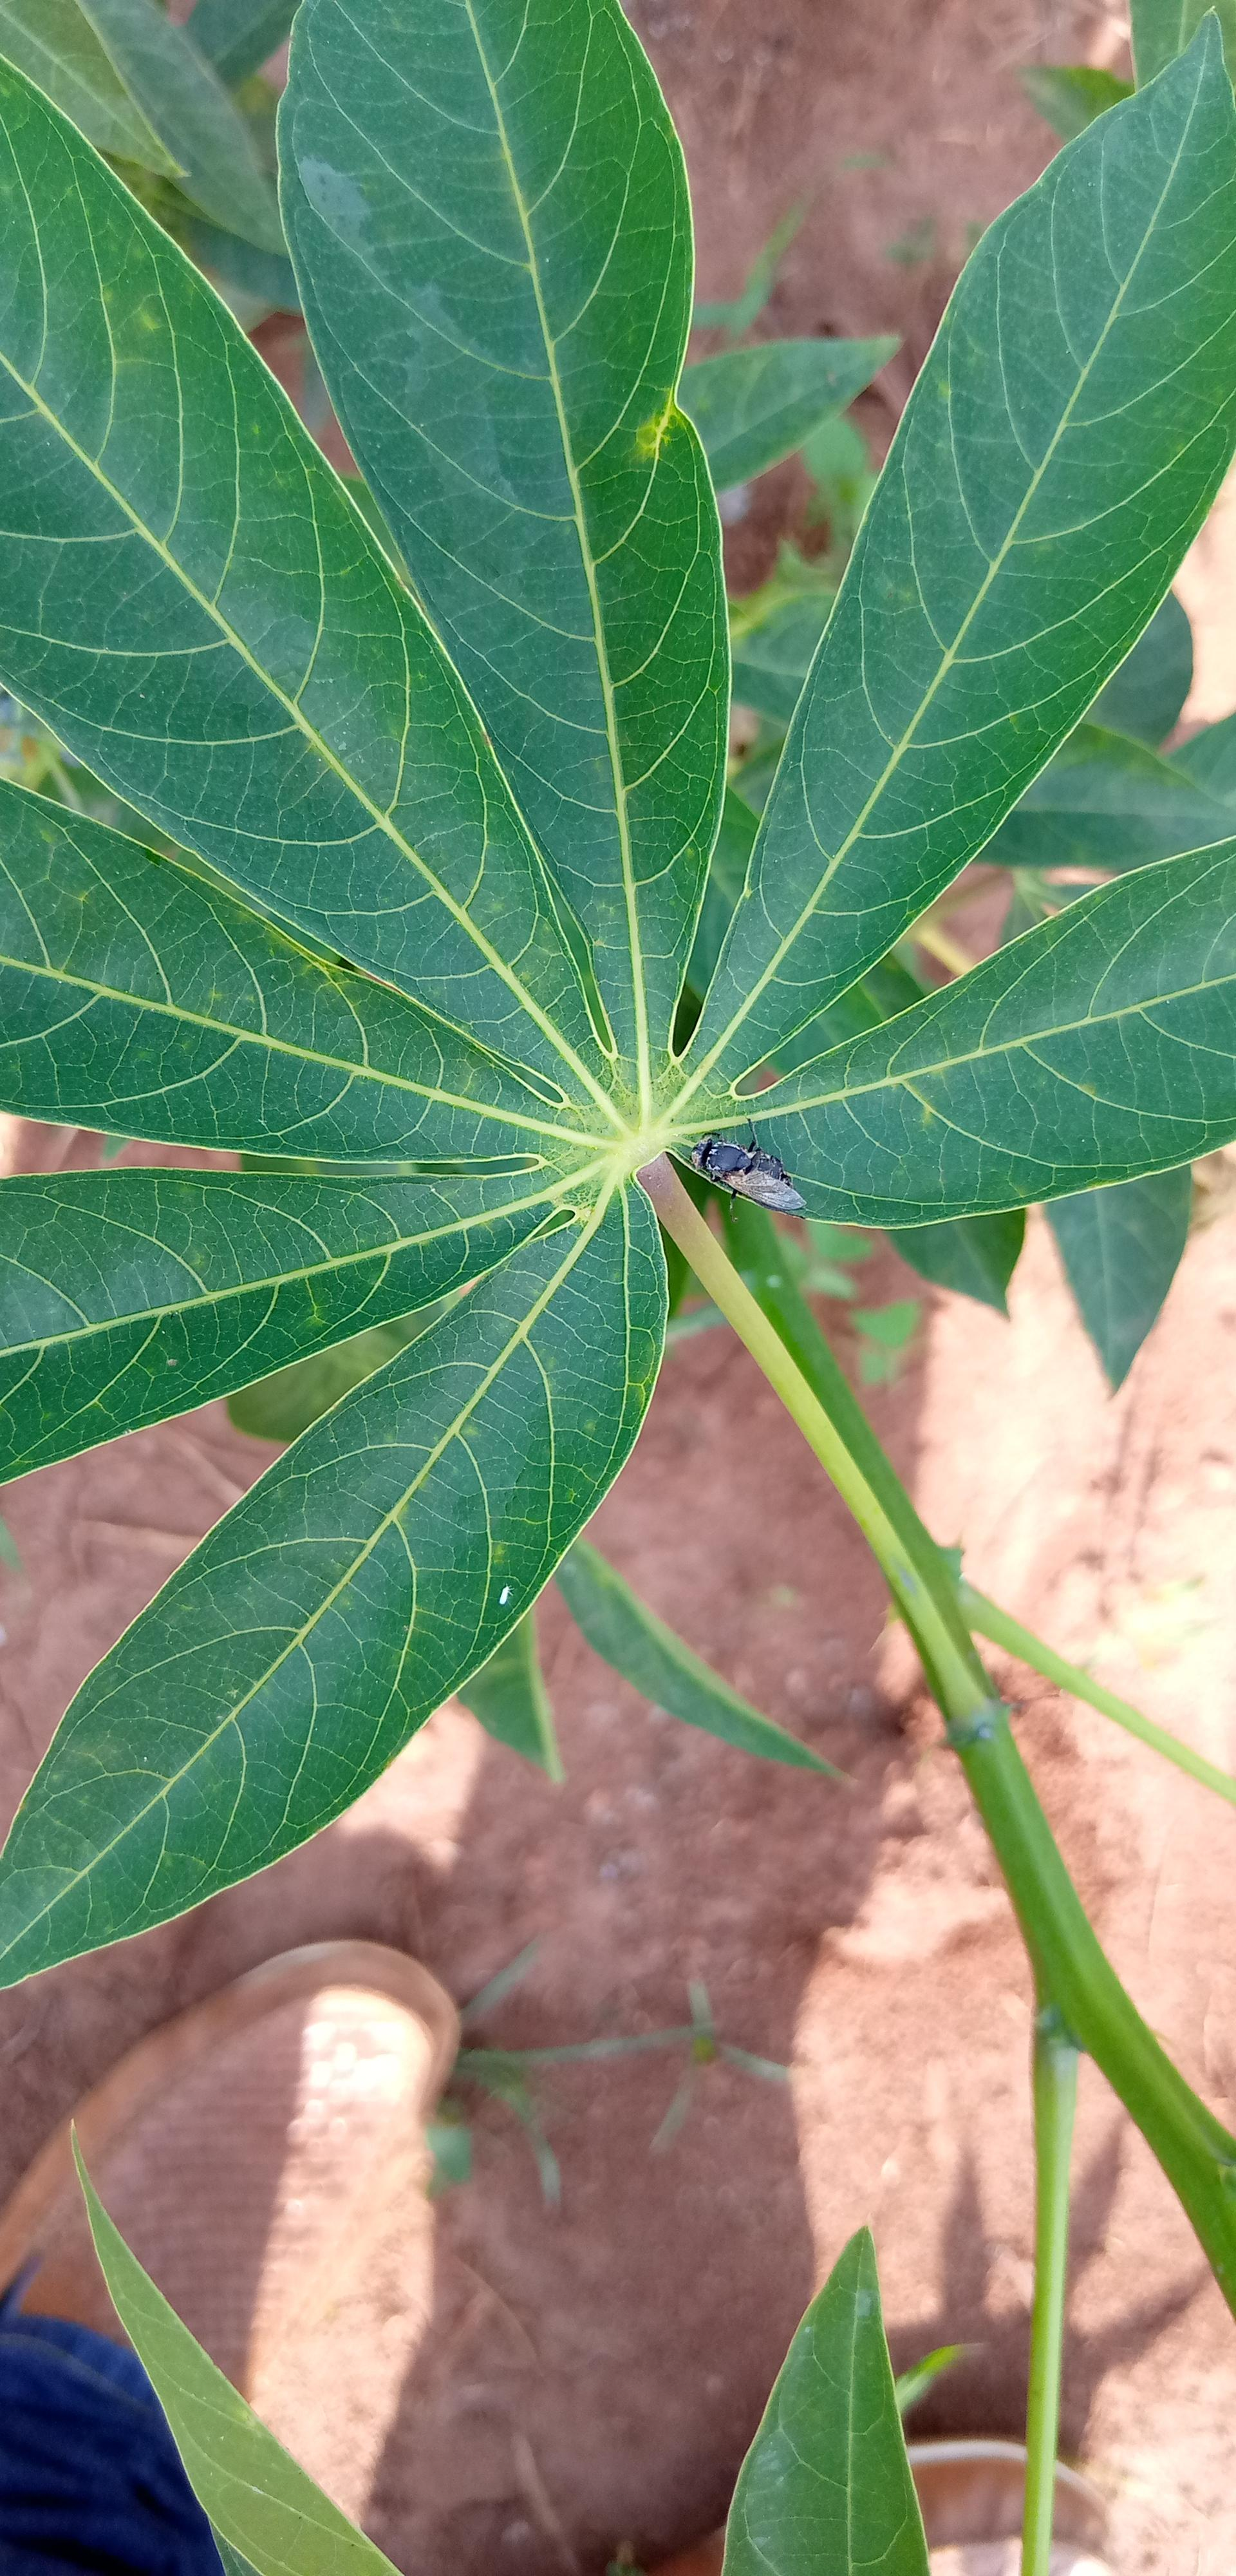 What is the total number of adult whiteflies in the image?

1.